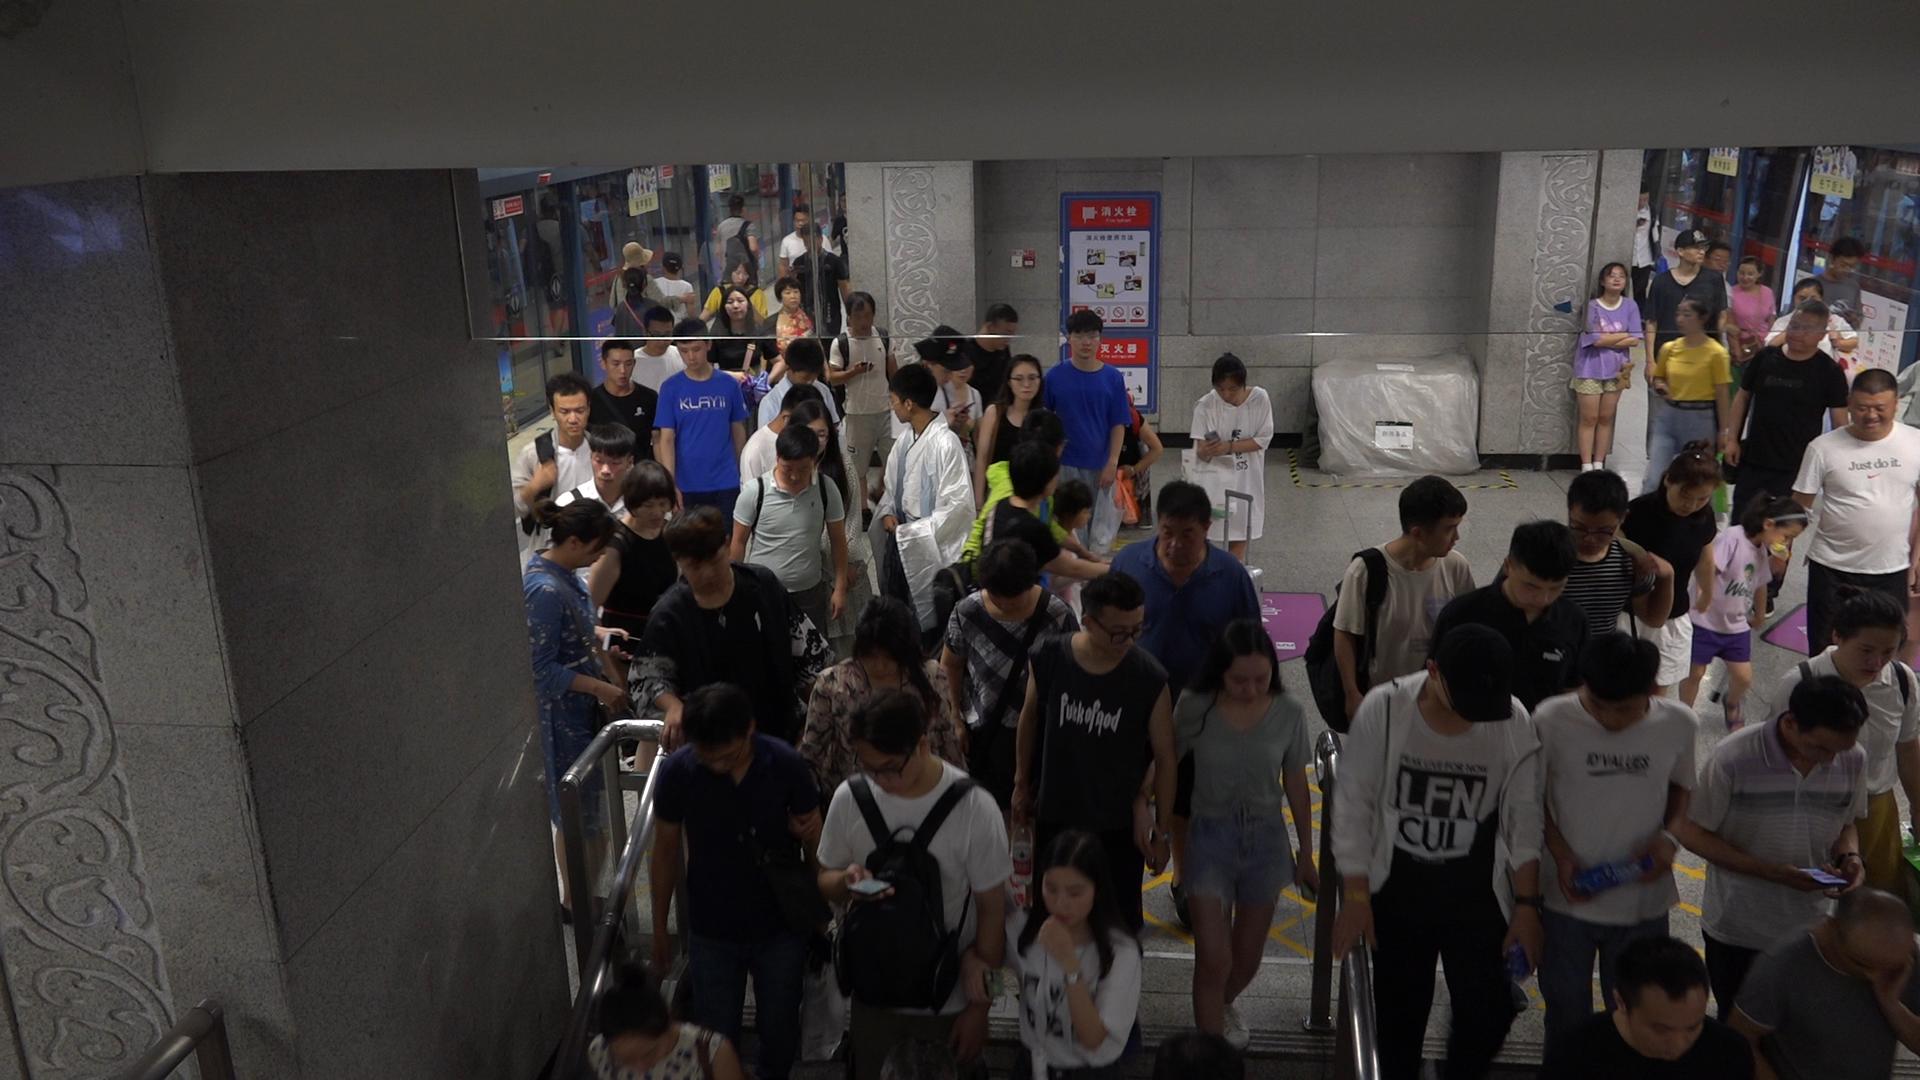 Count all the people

66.